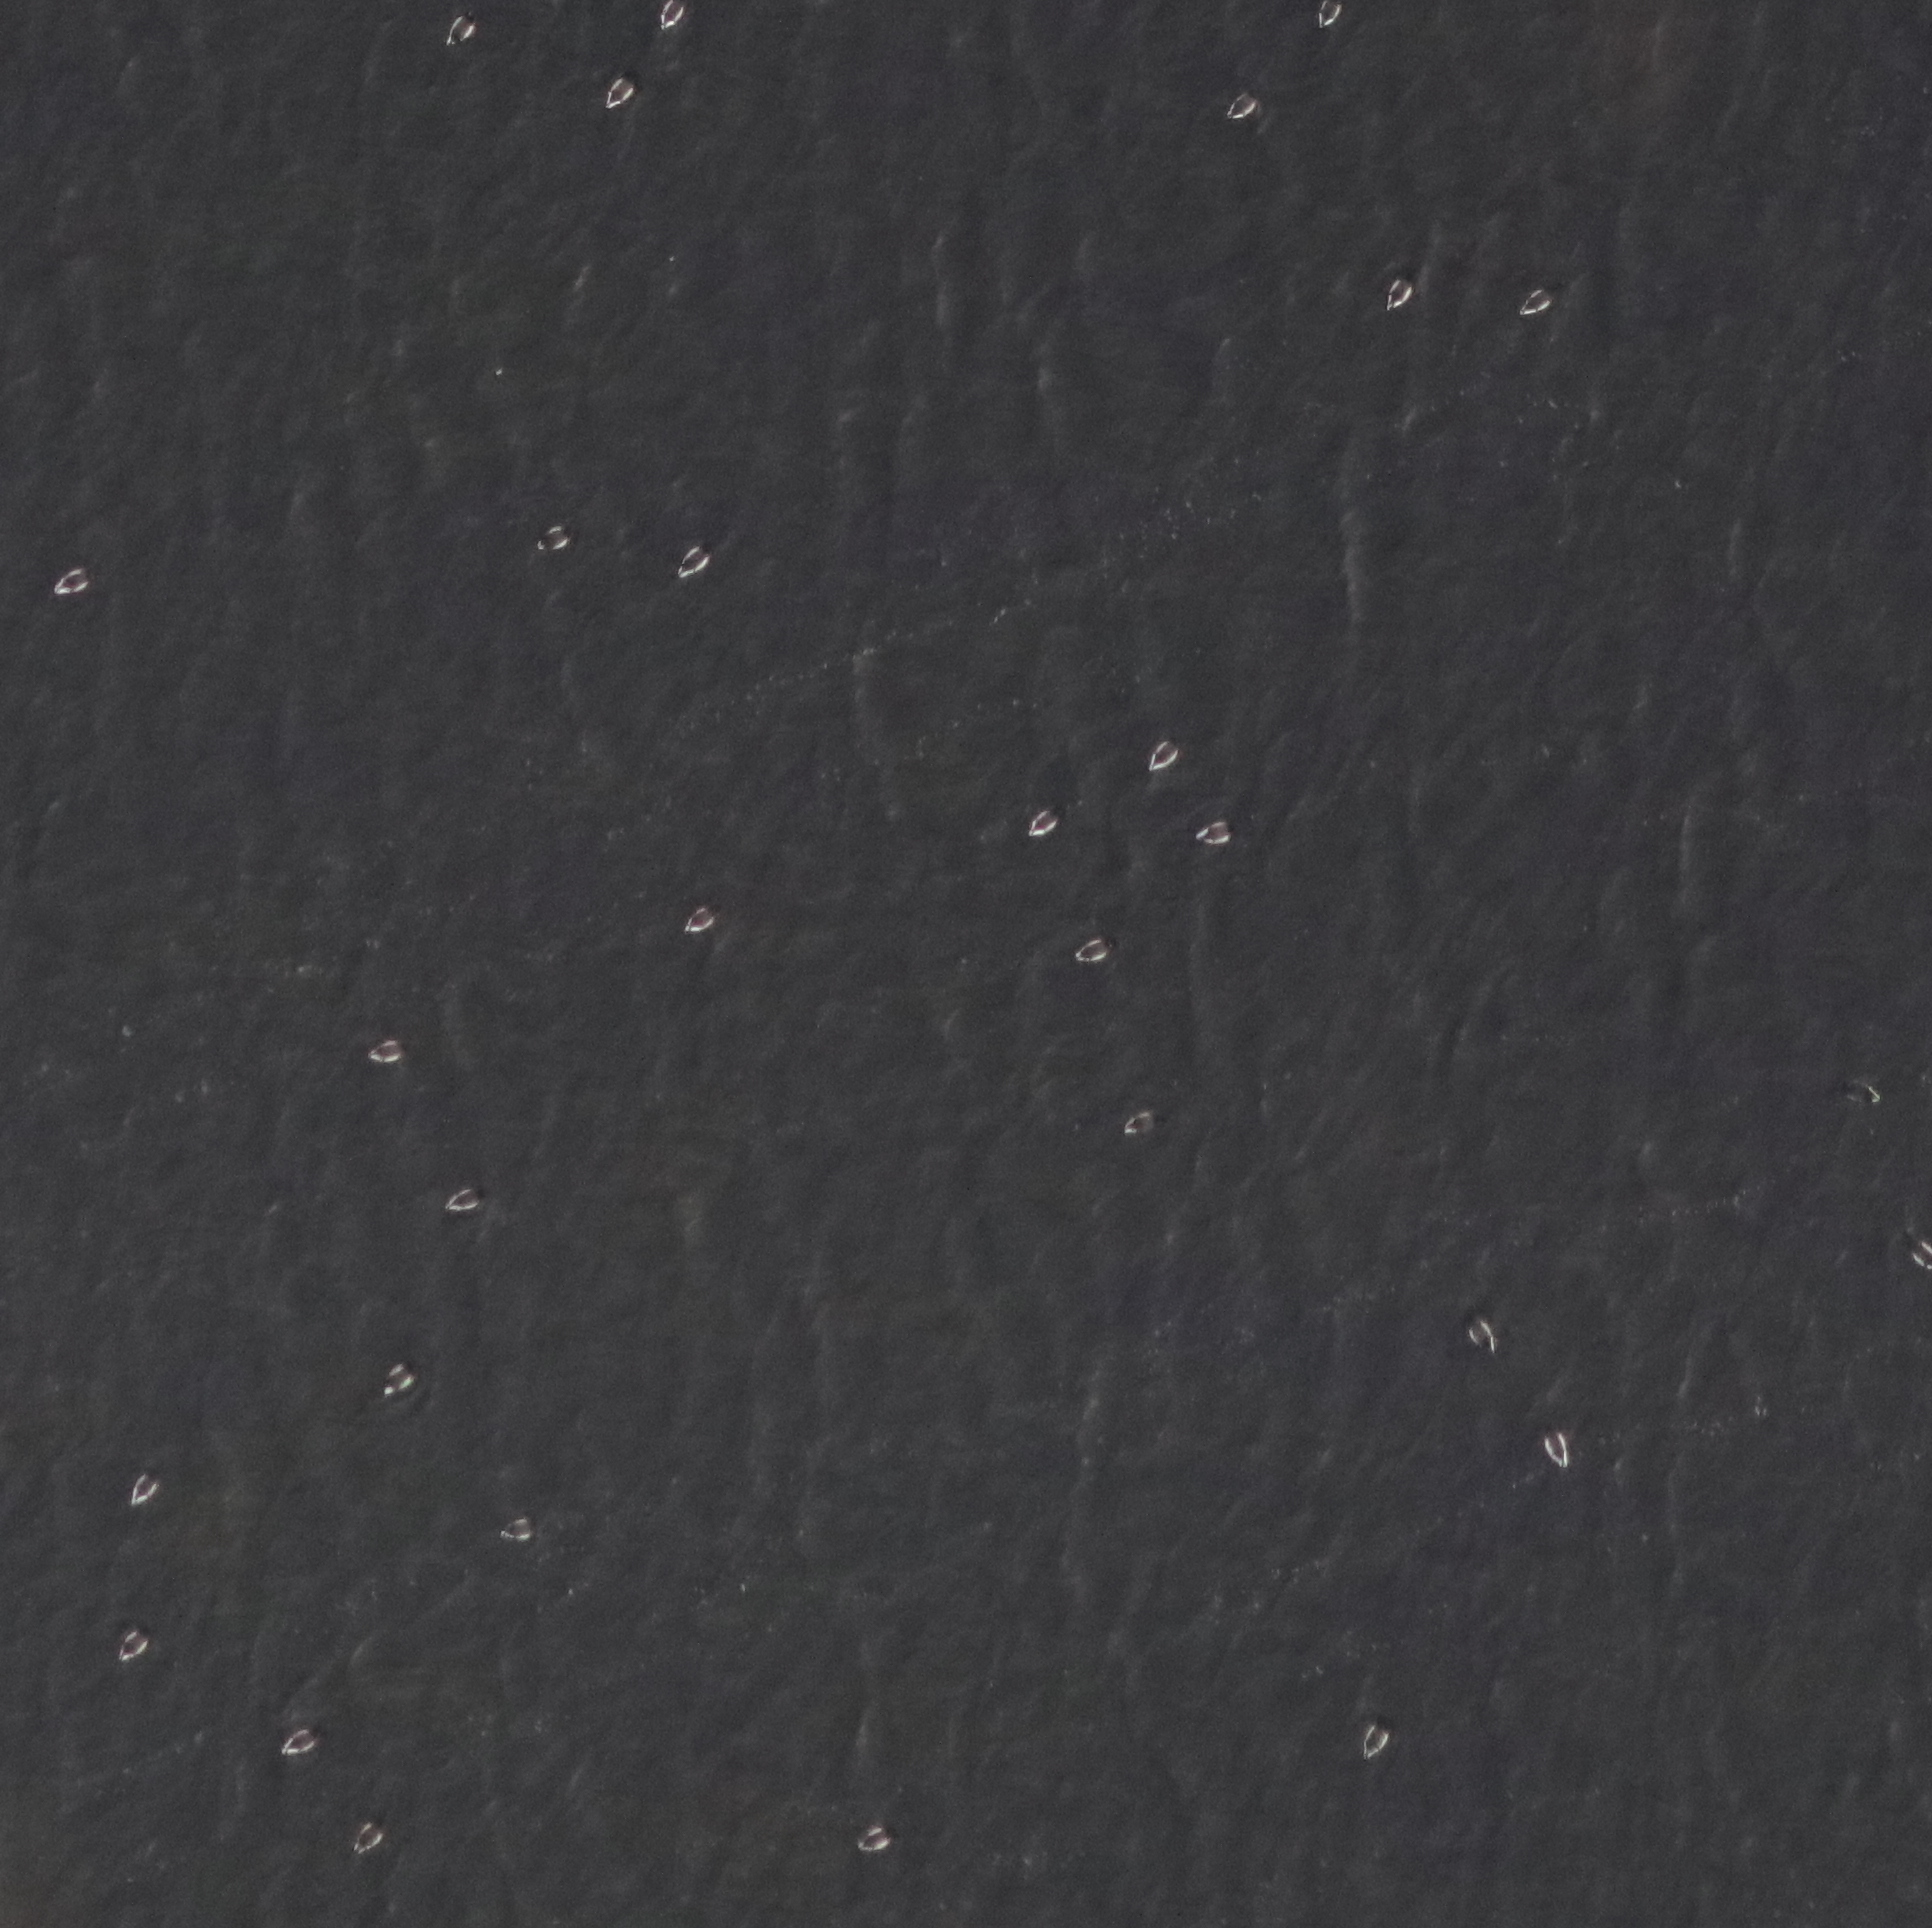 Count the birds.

30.